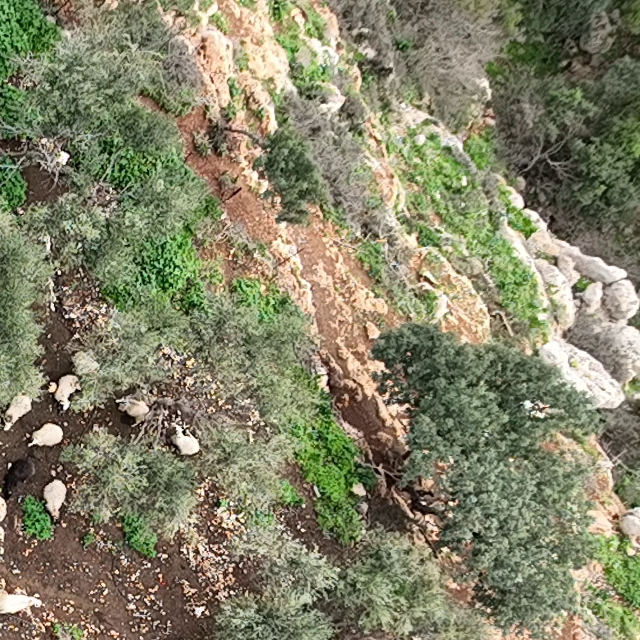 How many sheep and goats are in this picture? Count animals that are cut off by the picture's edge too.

8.